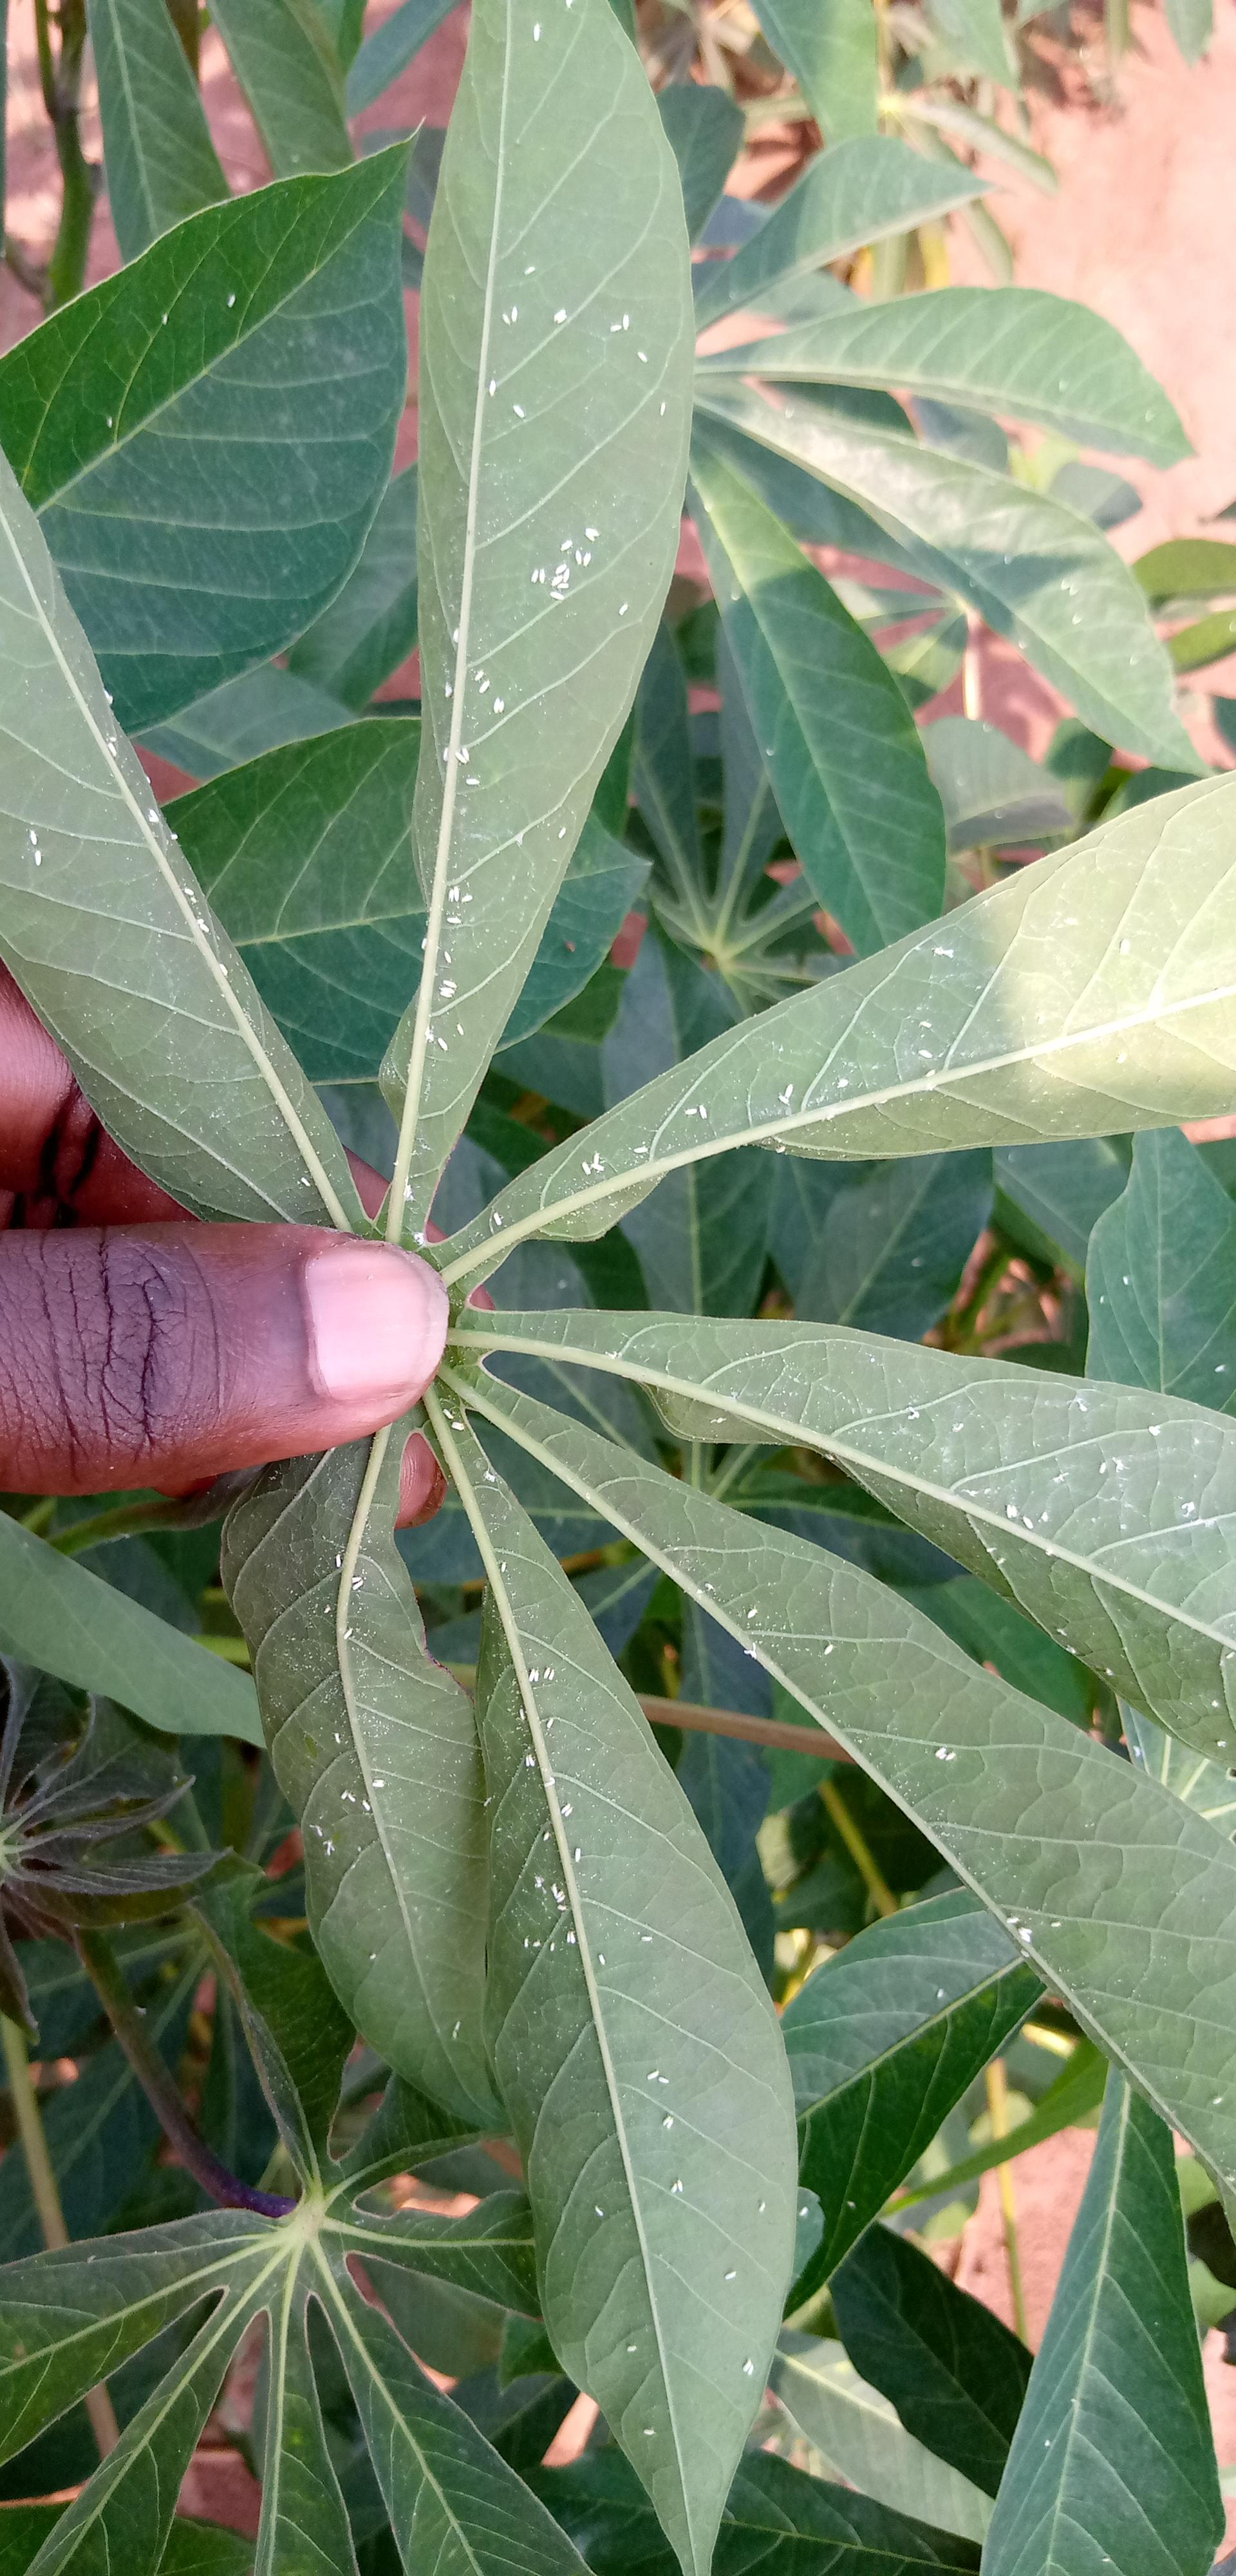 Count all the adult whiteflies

154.